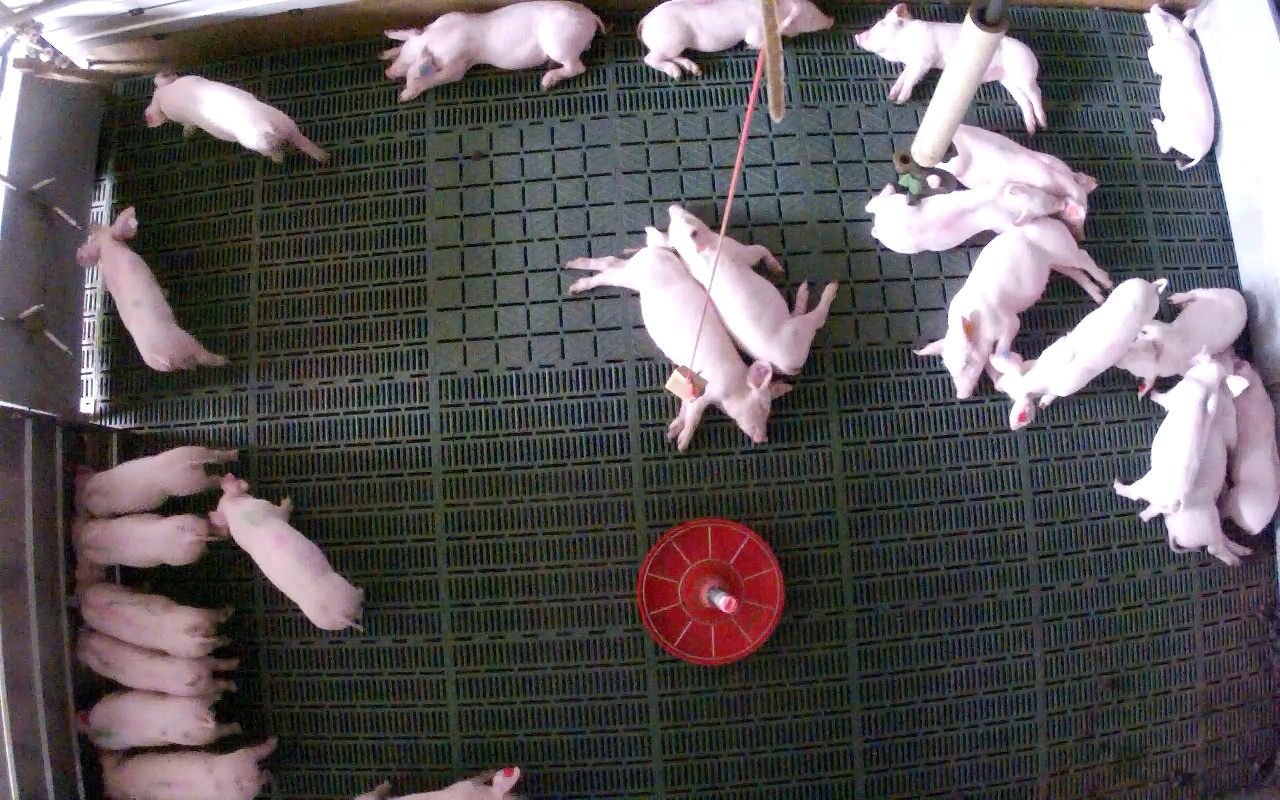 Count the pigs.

24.